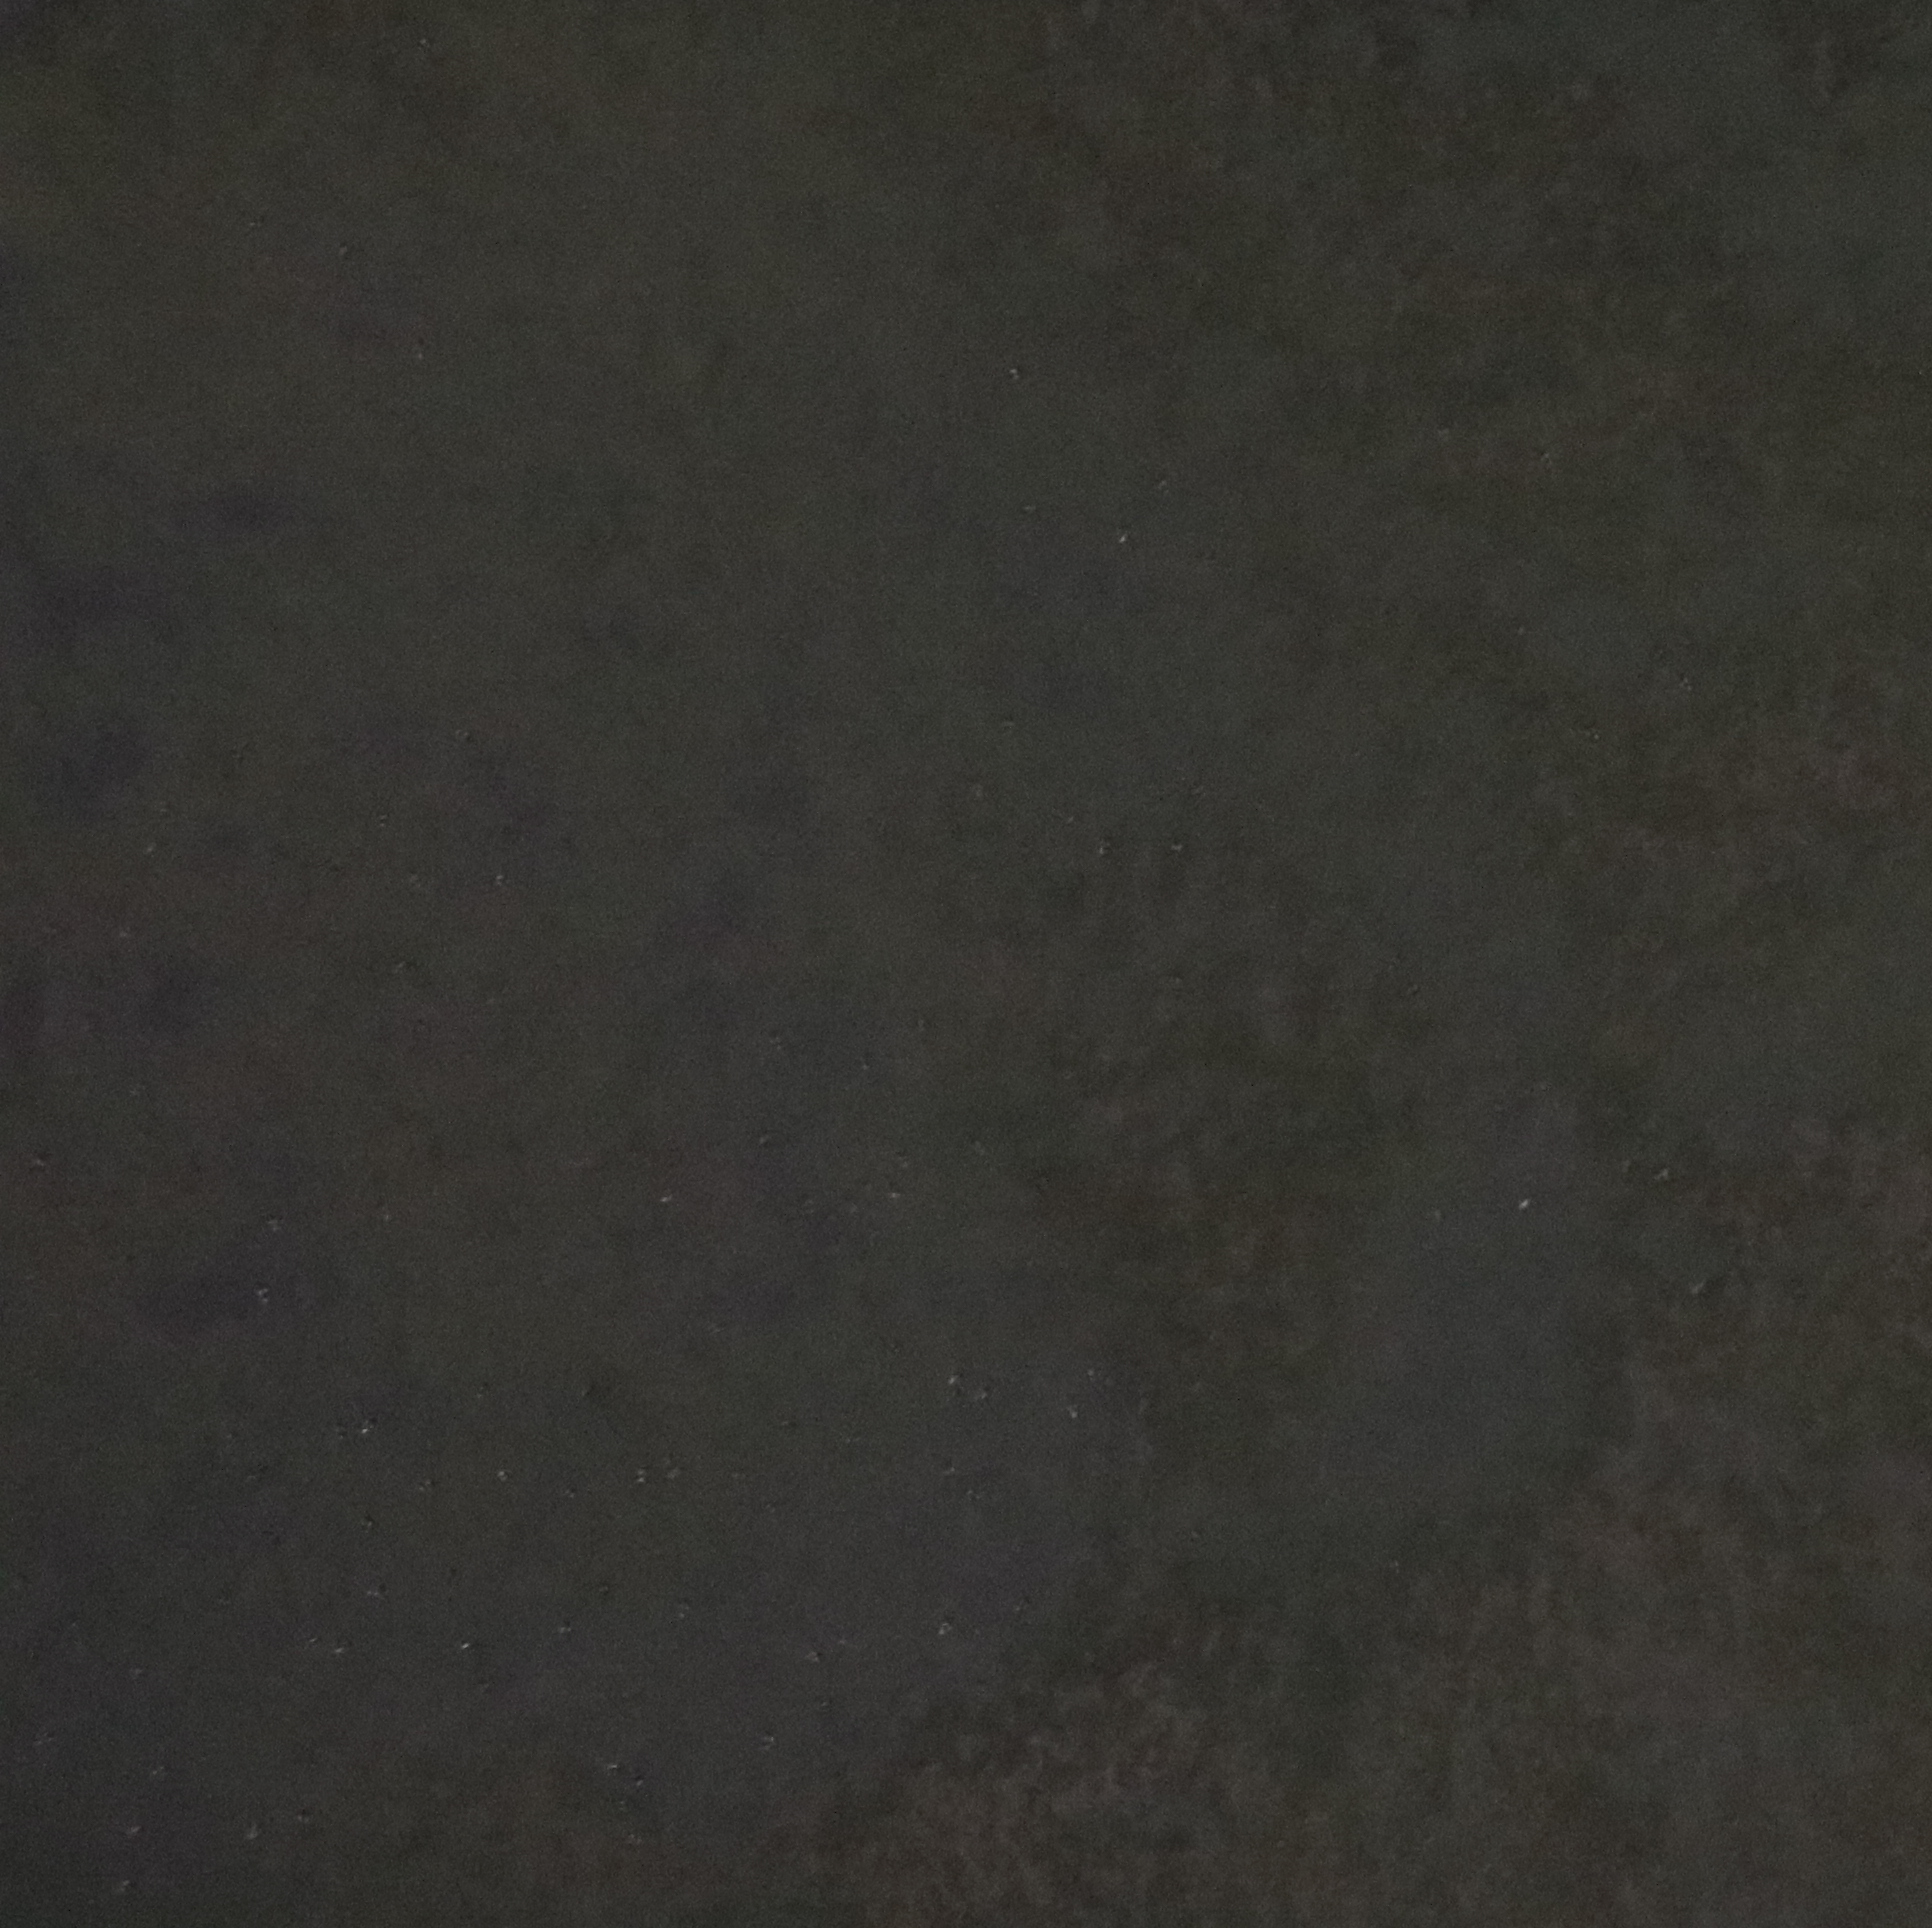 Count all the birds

90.